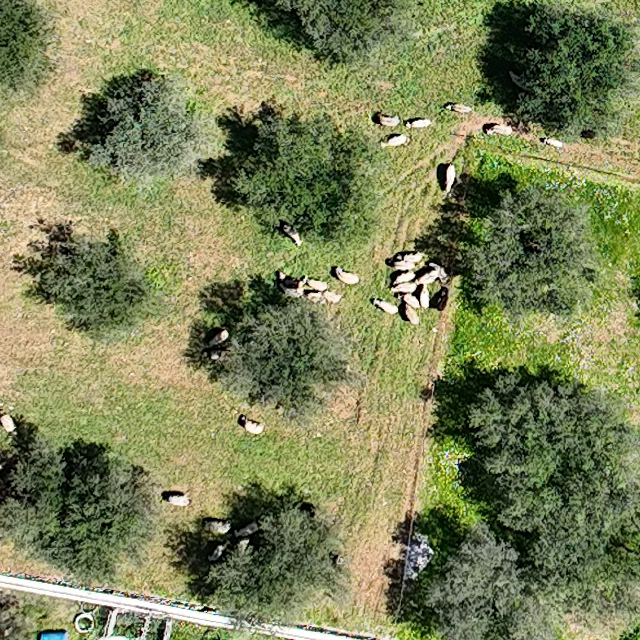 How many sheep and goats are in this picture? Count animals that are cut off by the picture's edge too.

34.